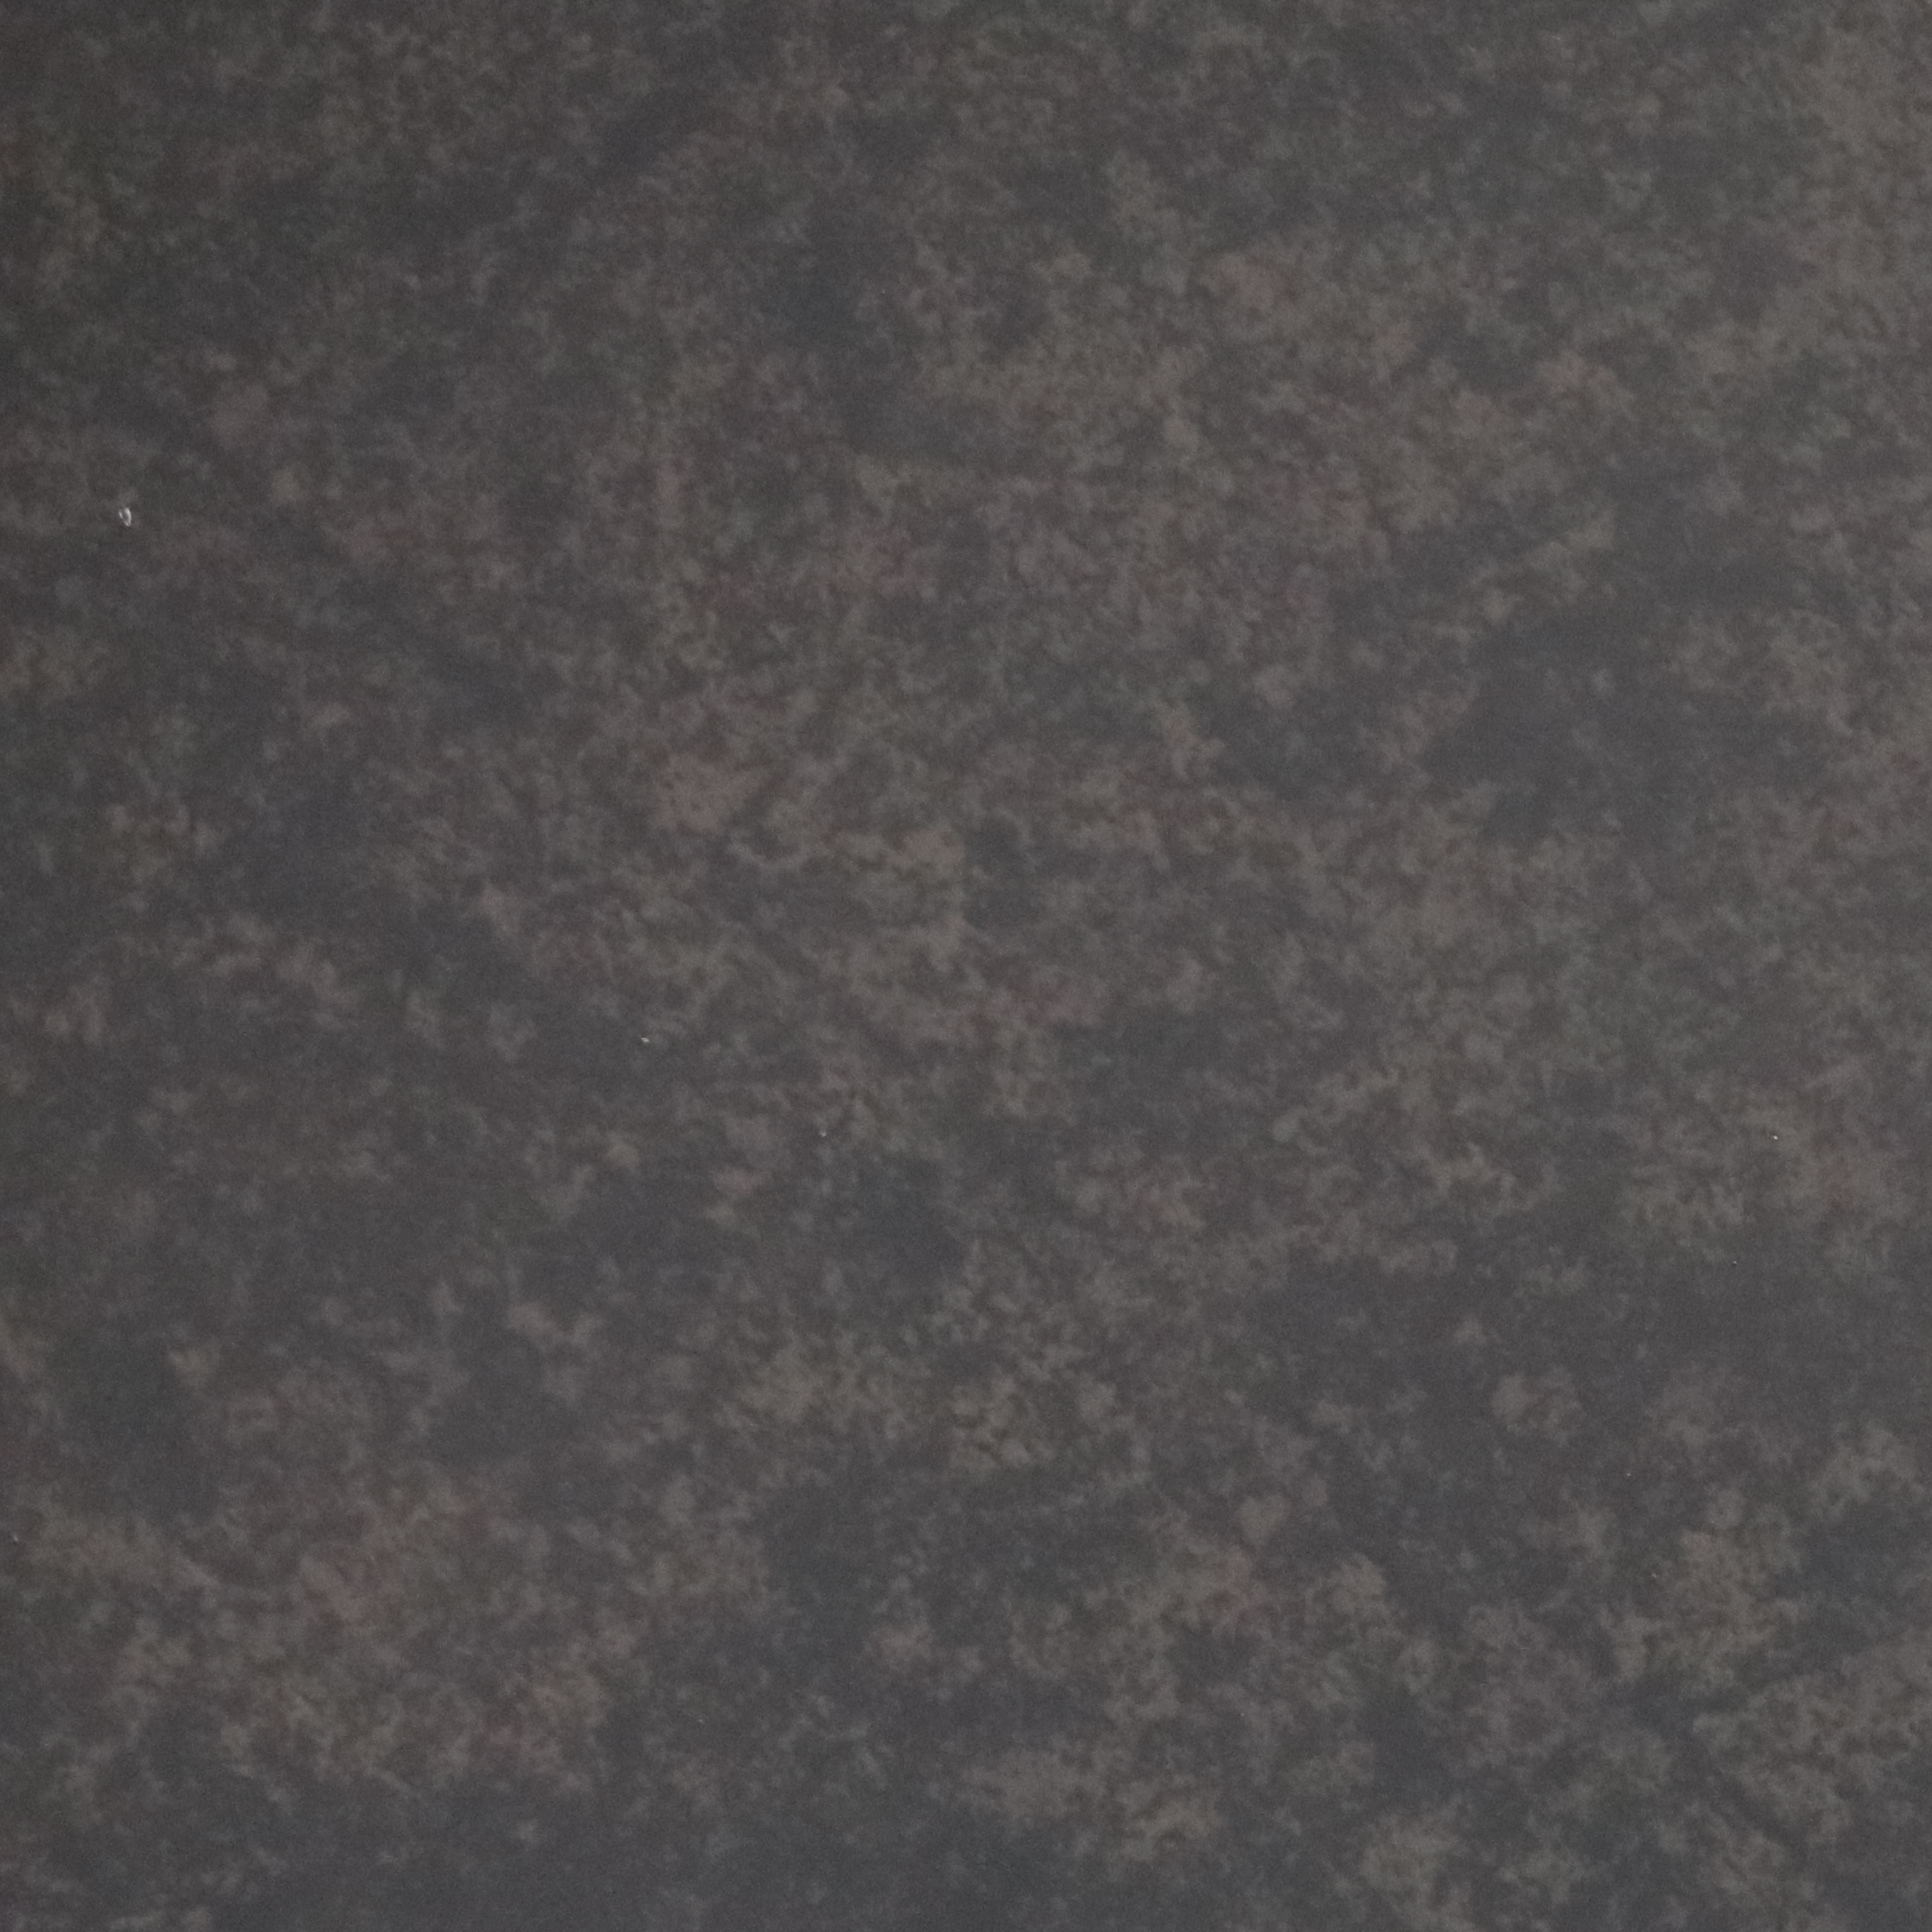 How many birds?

1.